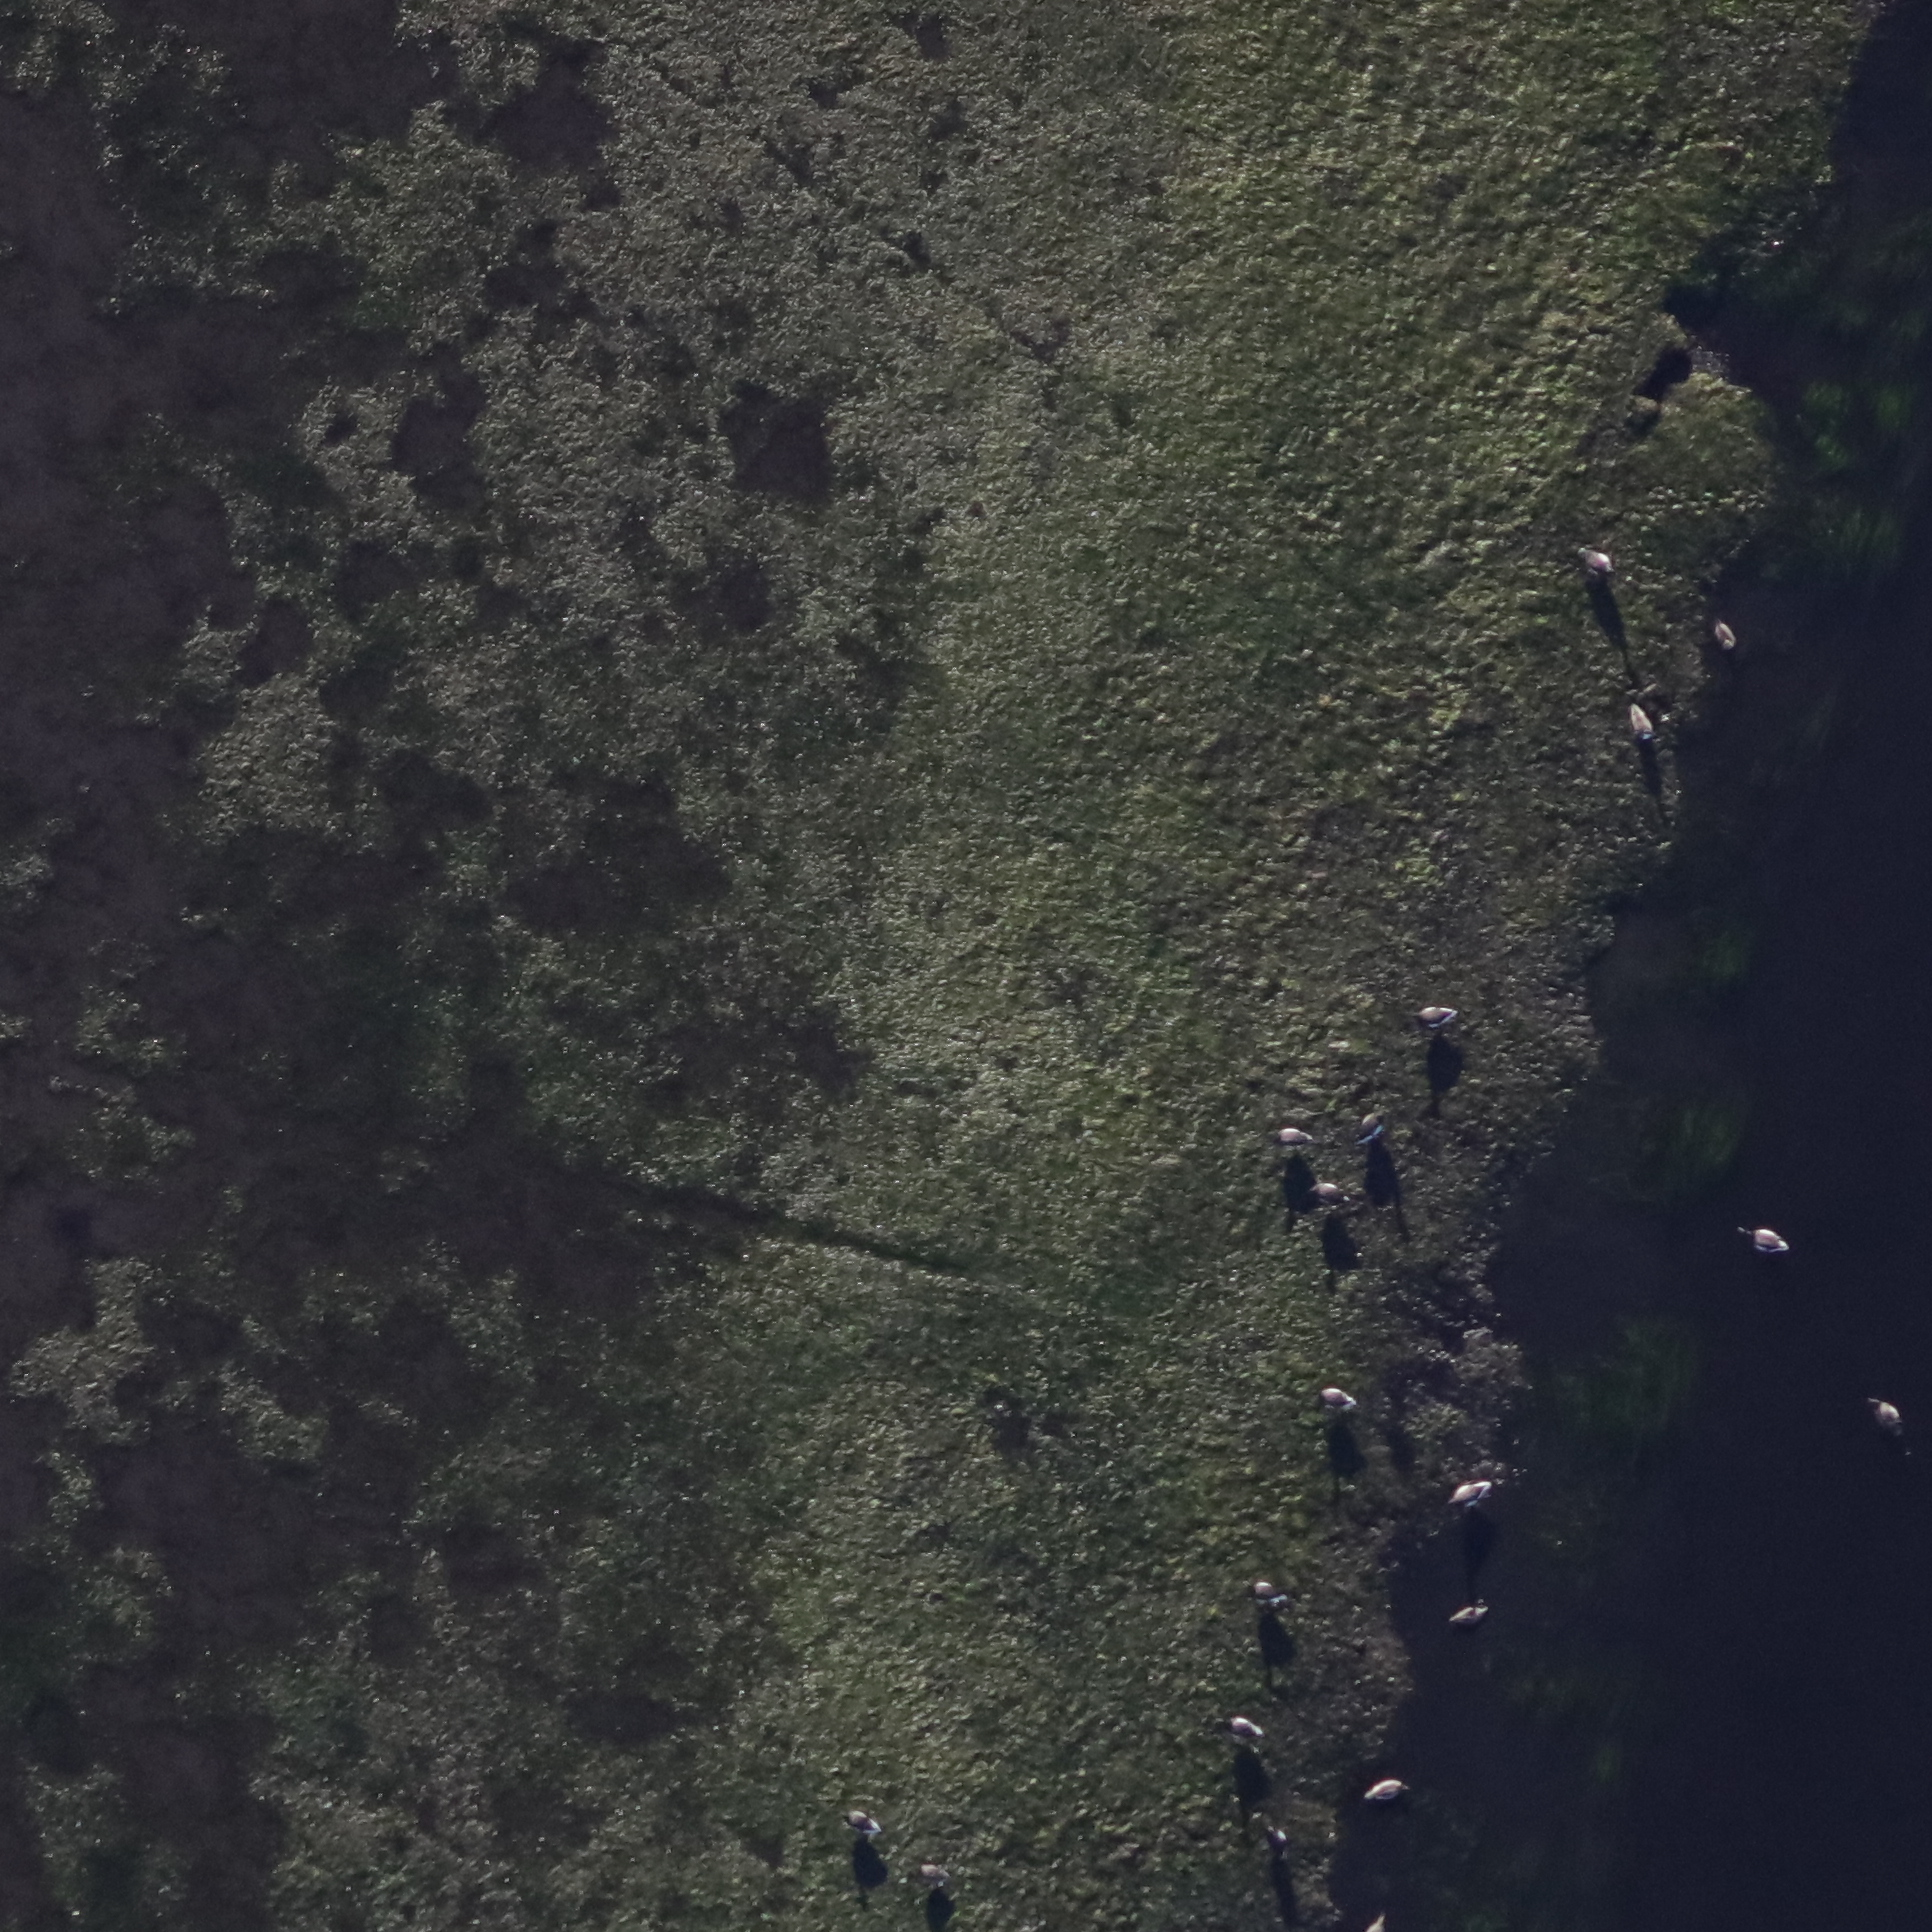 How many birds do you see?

19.